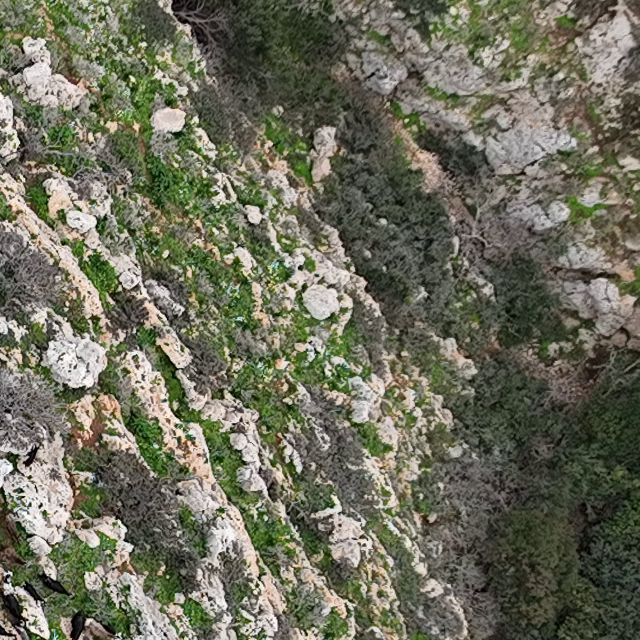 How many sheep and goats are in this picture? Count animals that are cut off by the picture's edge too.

11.